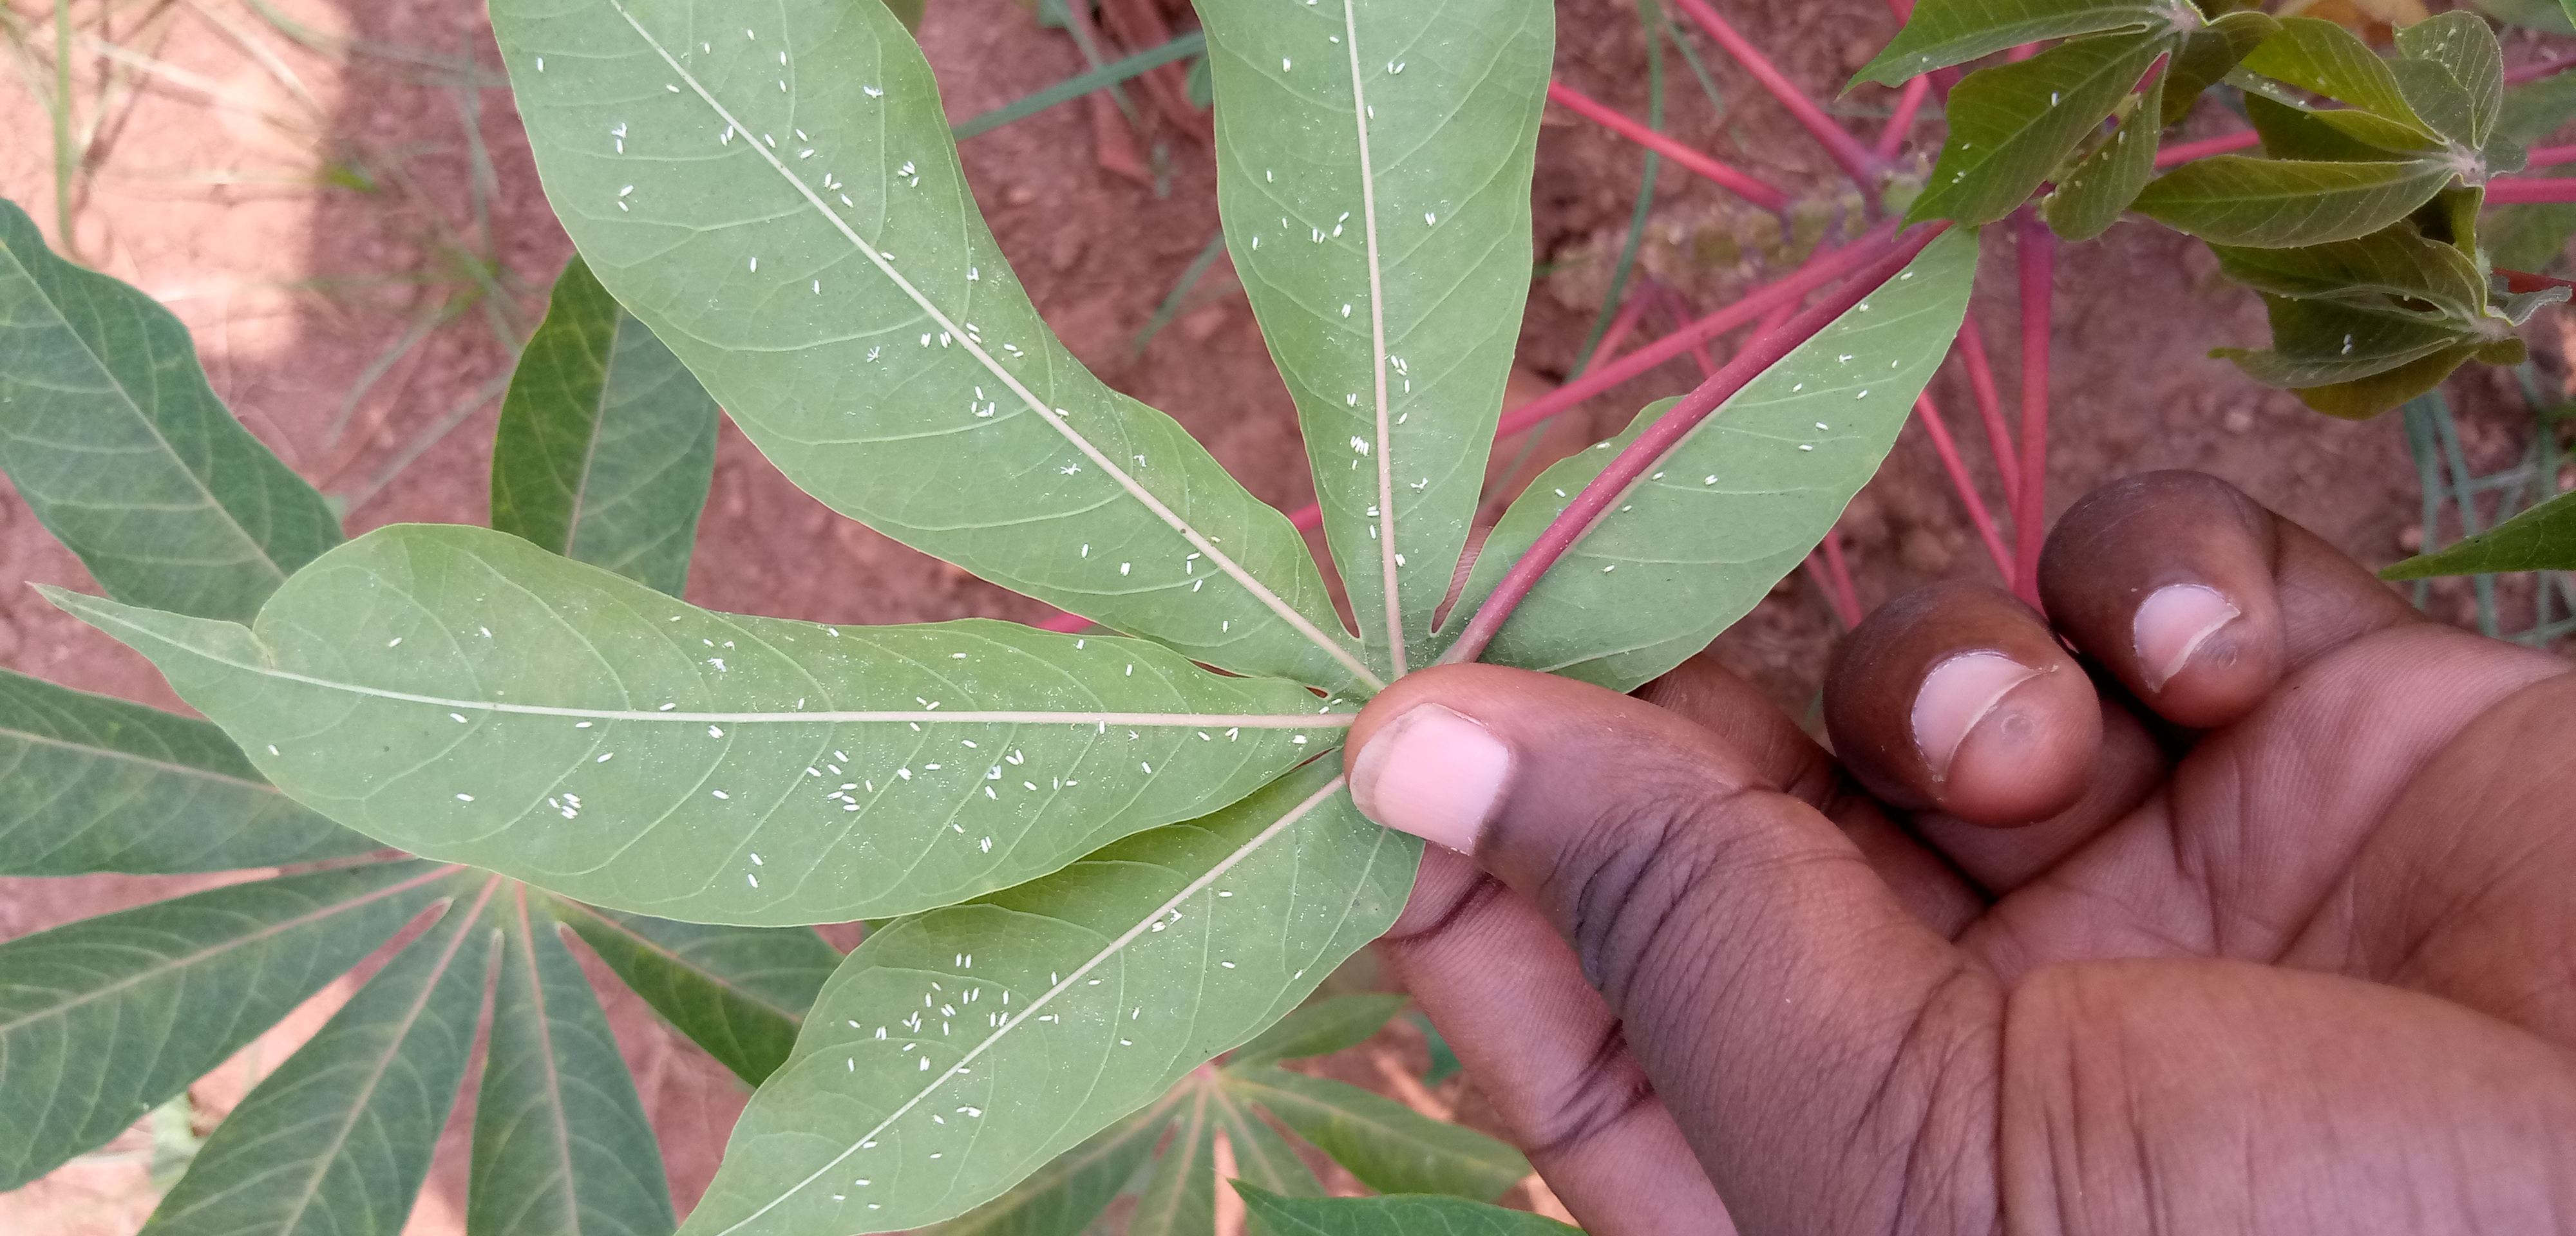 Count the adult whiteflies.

198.